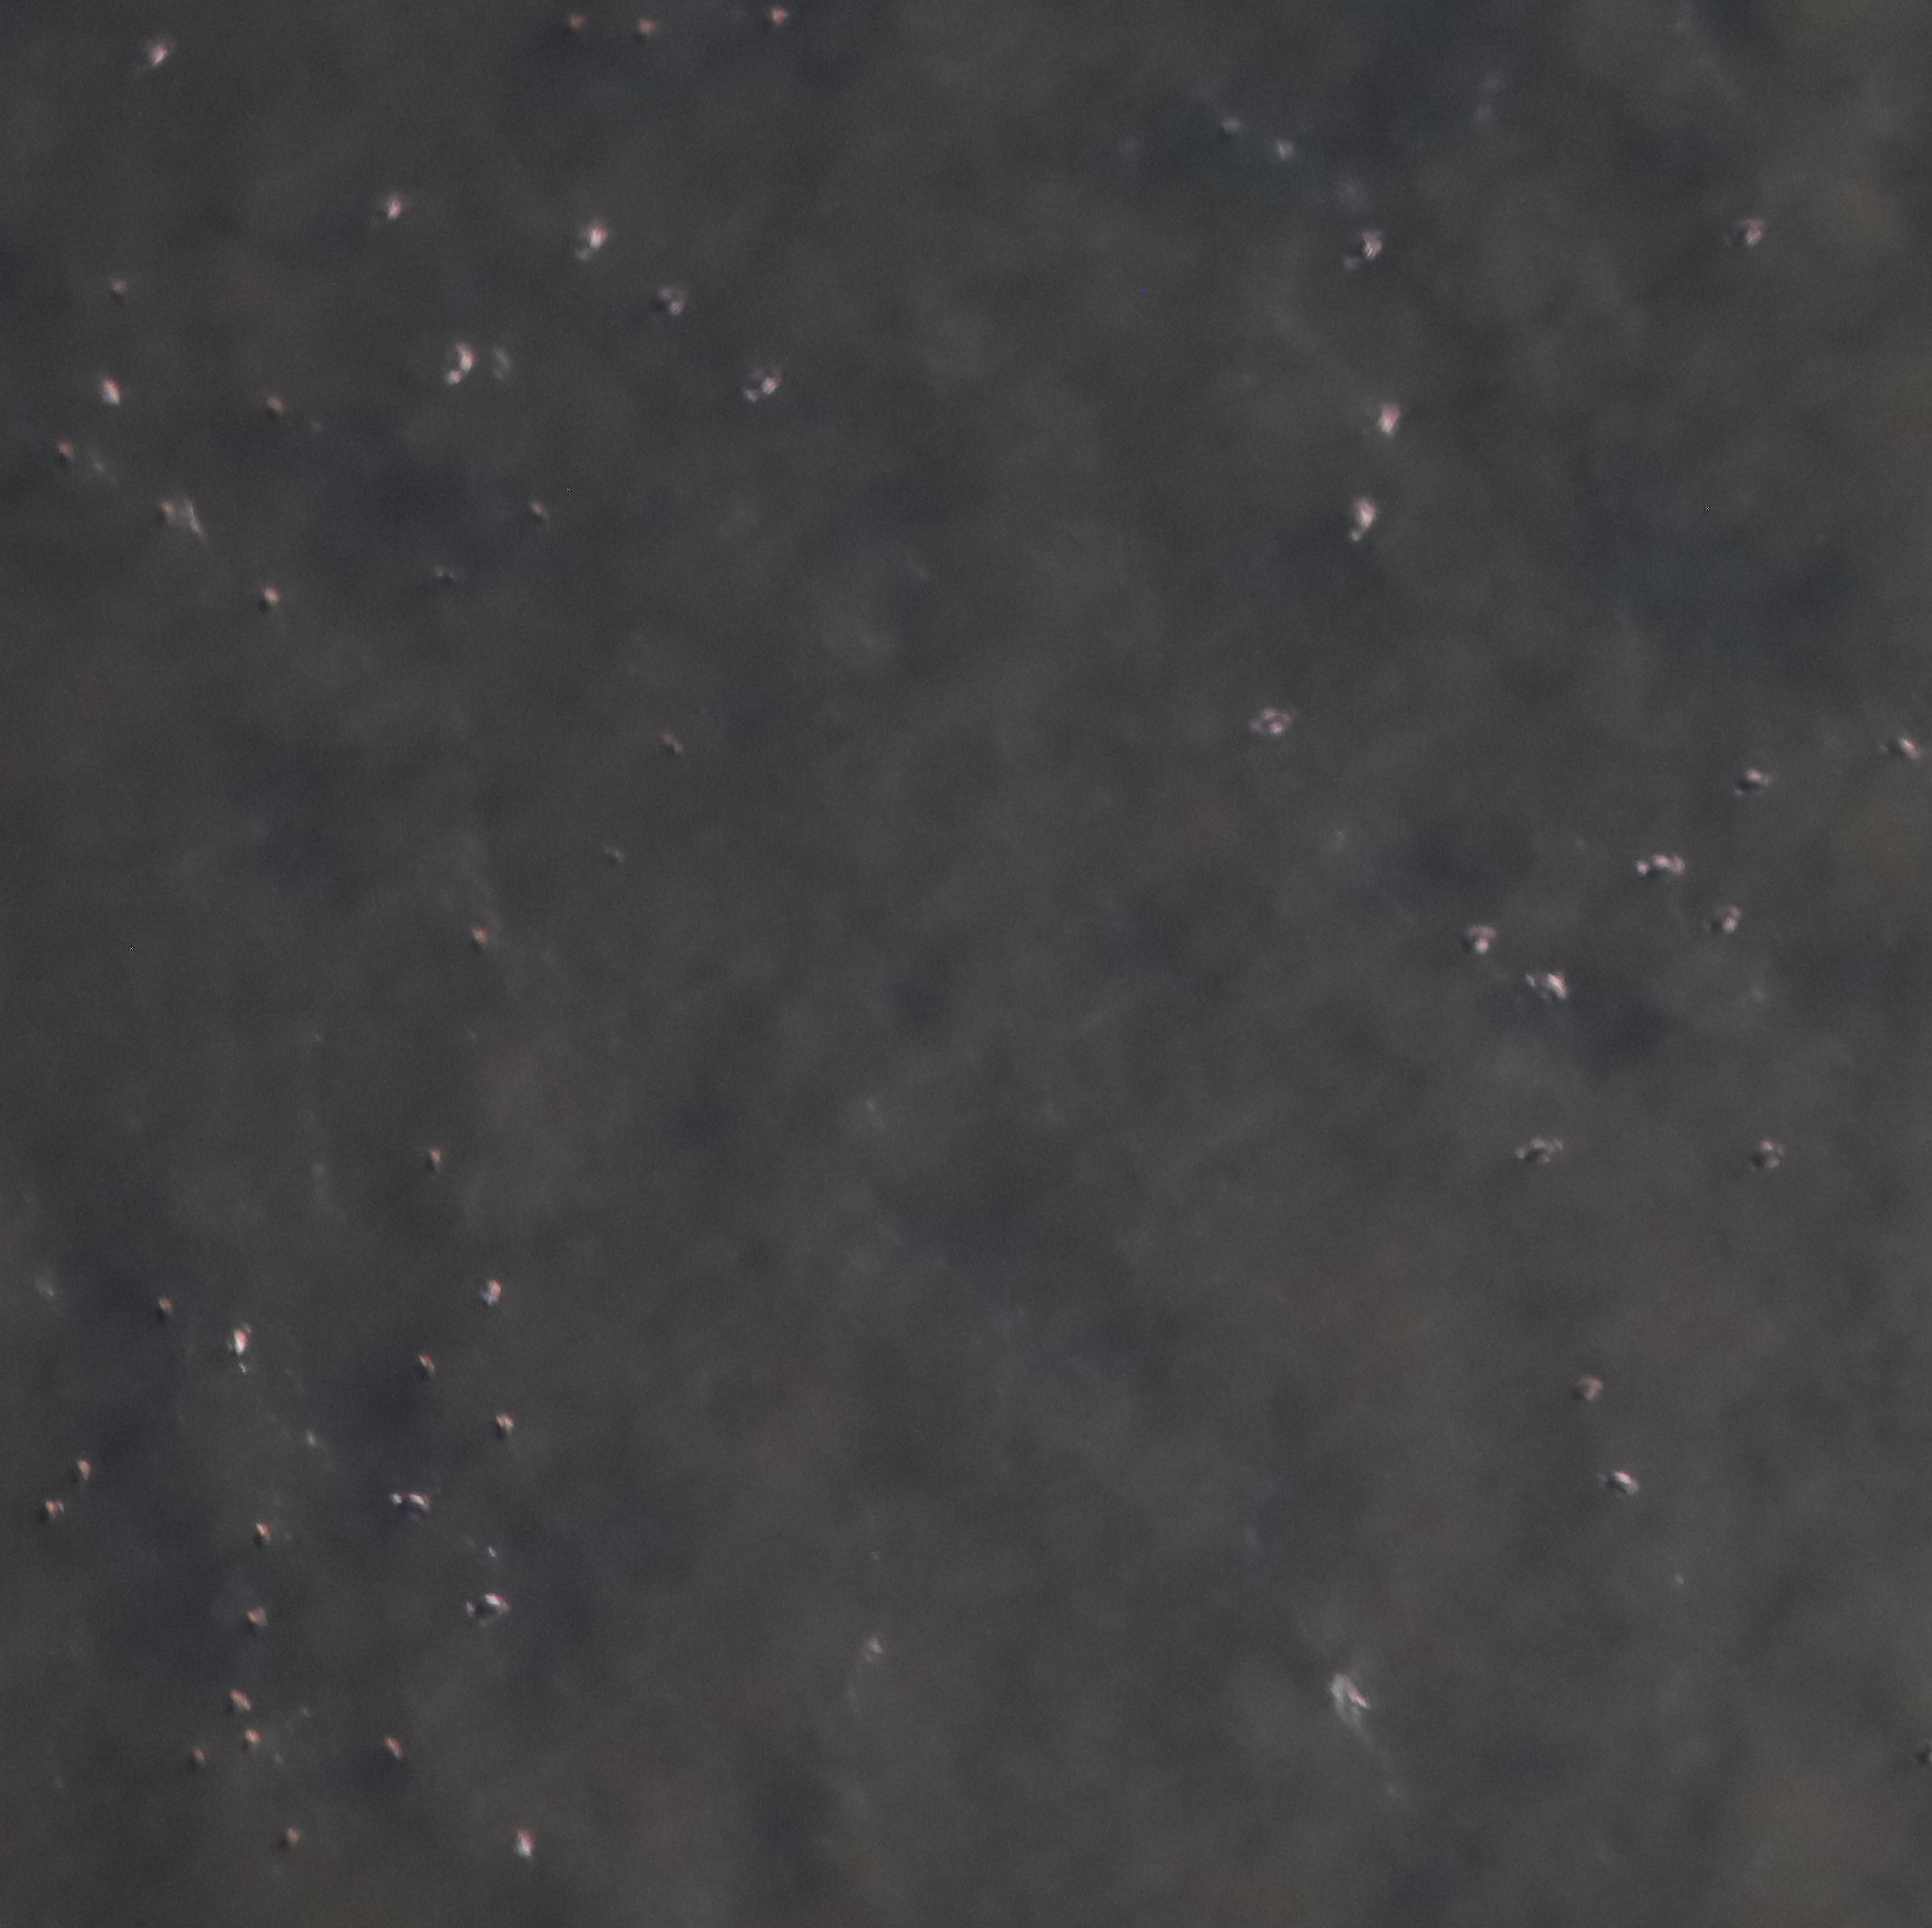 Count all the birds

54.